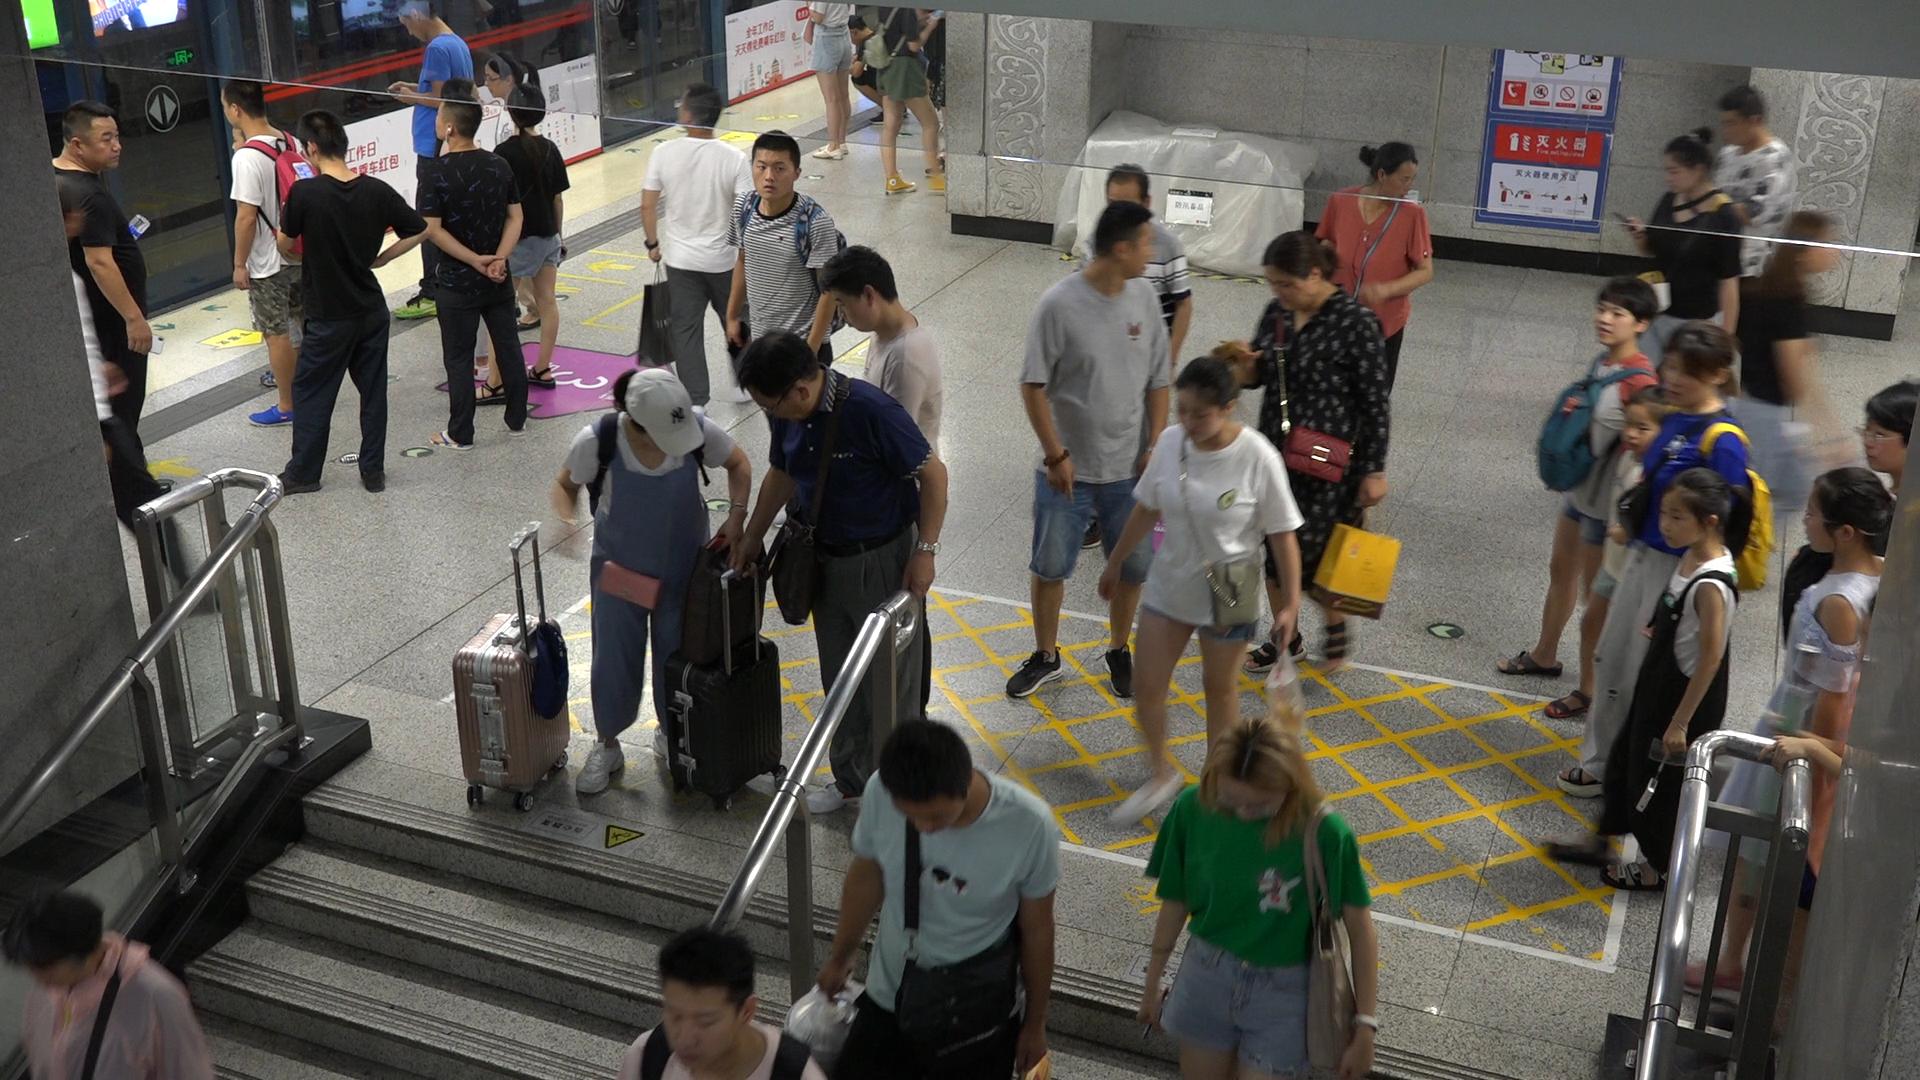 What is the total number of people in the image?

34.